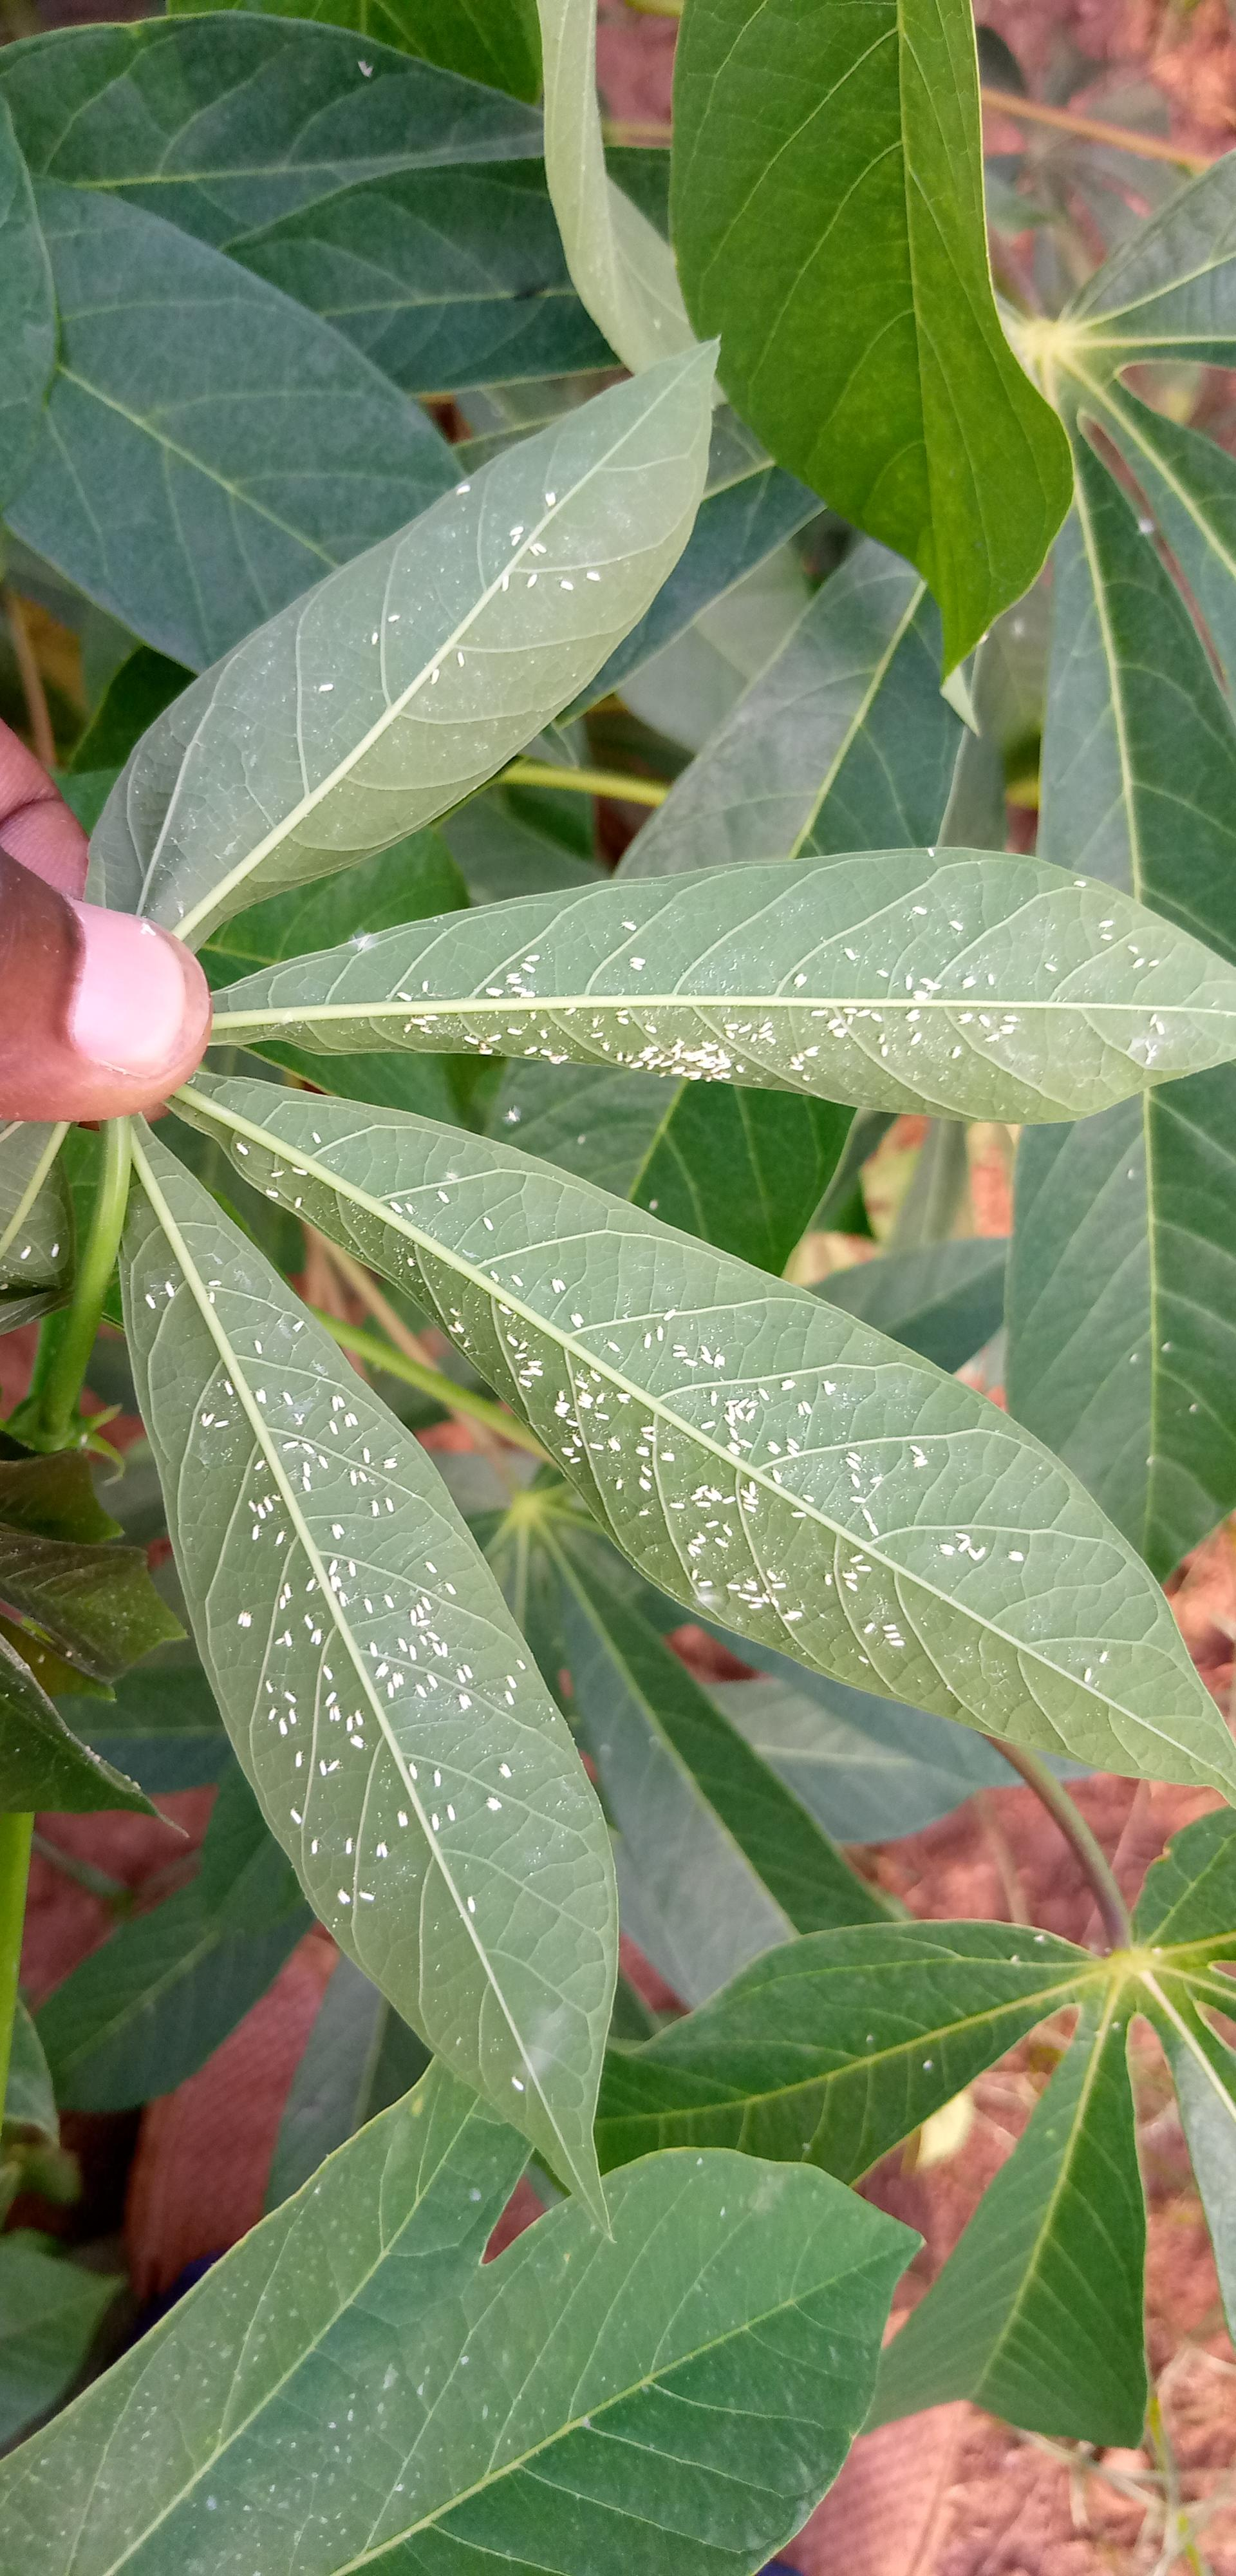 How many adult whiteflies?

423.